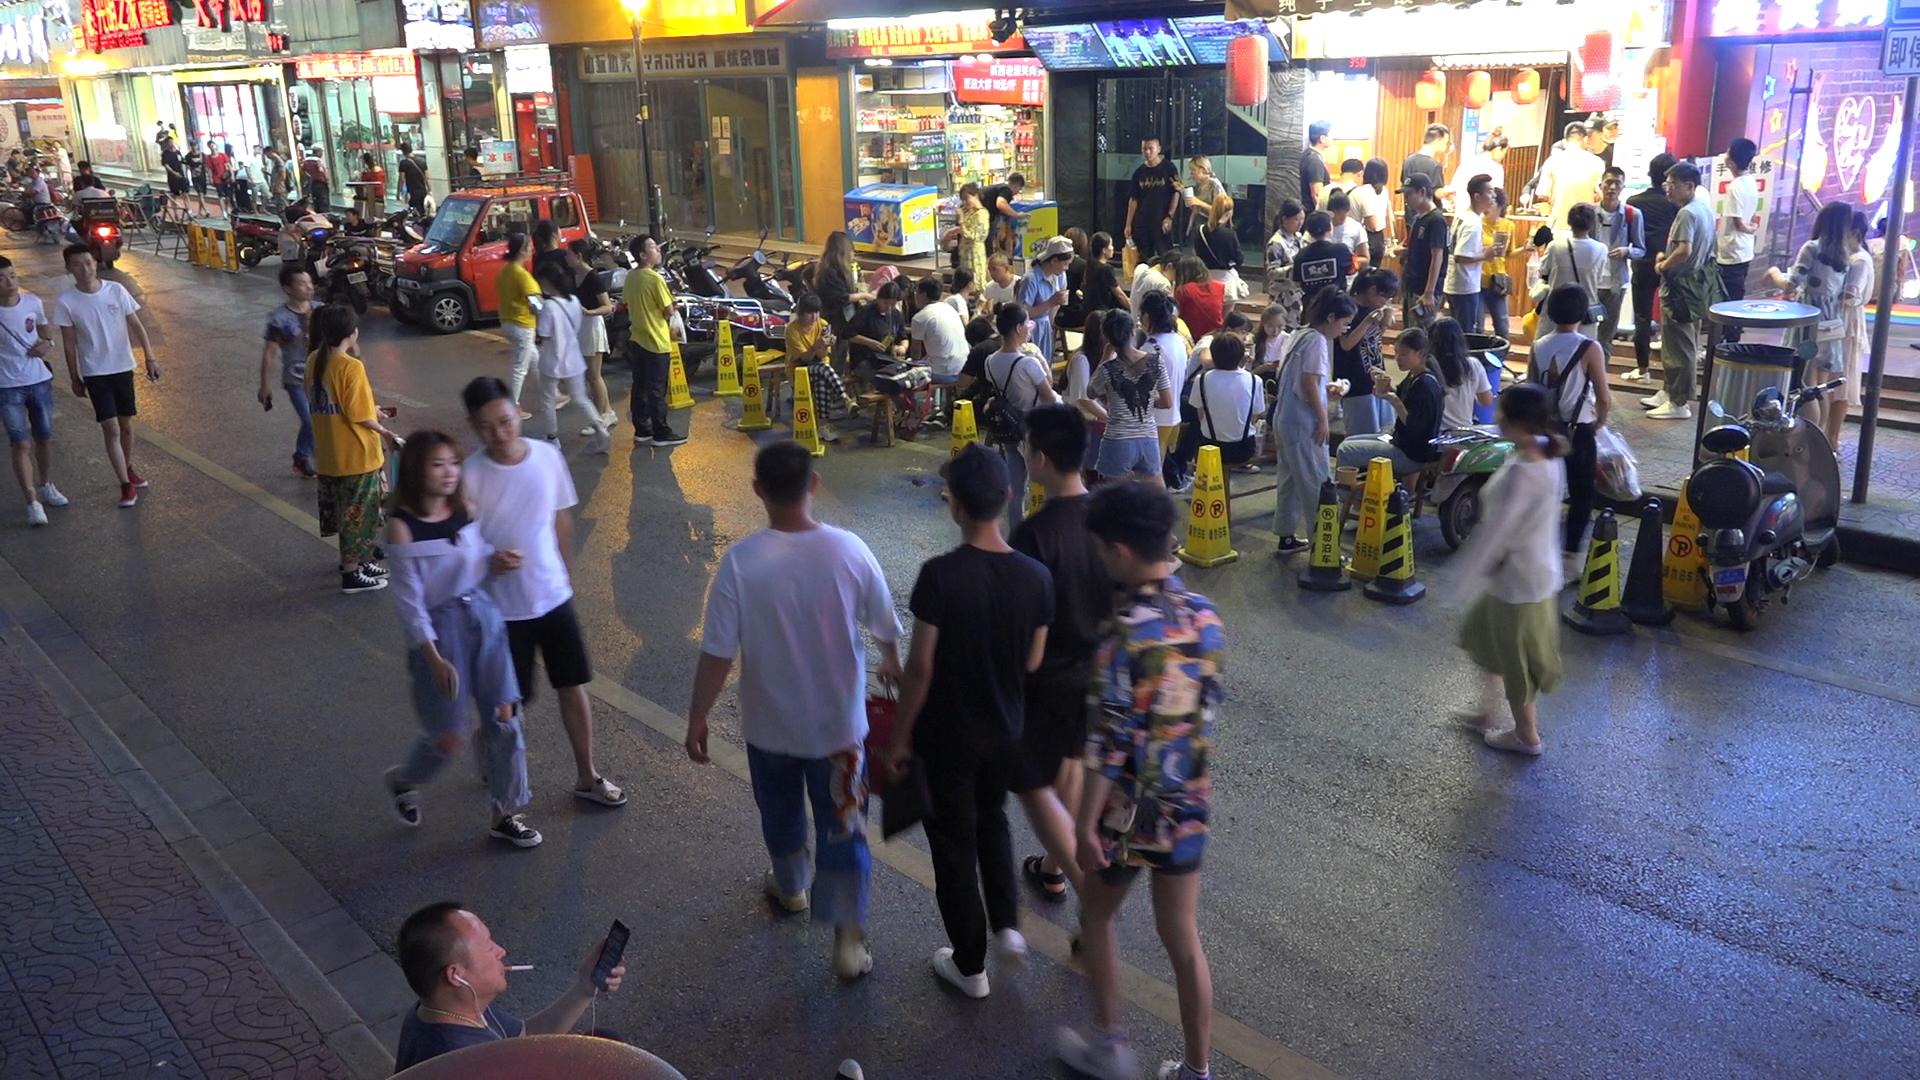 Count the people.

87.